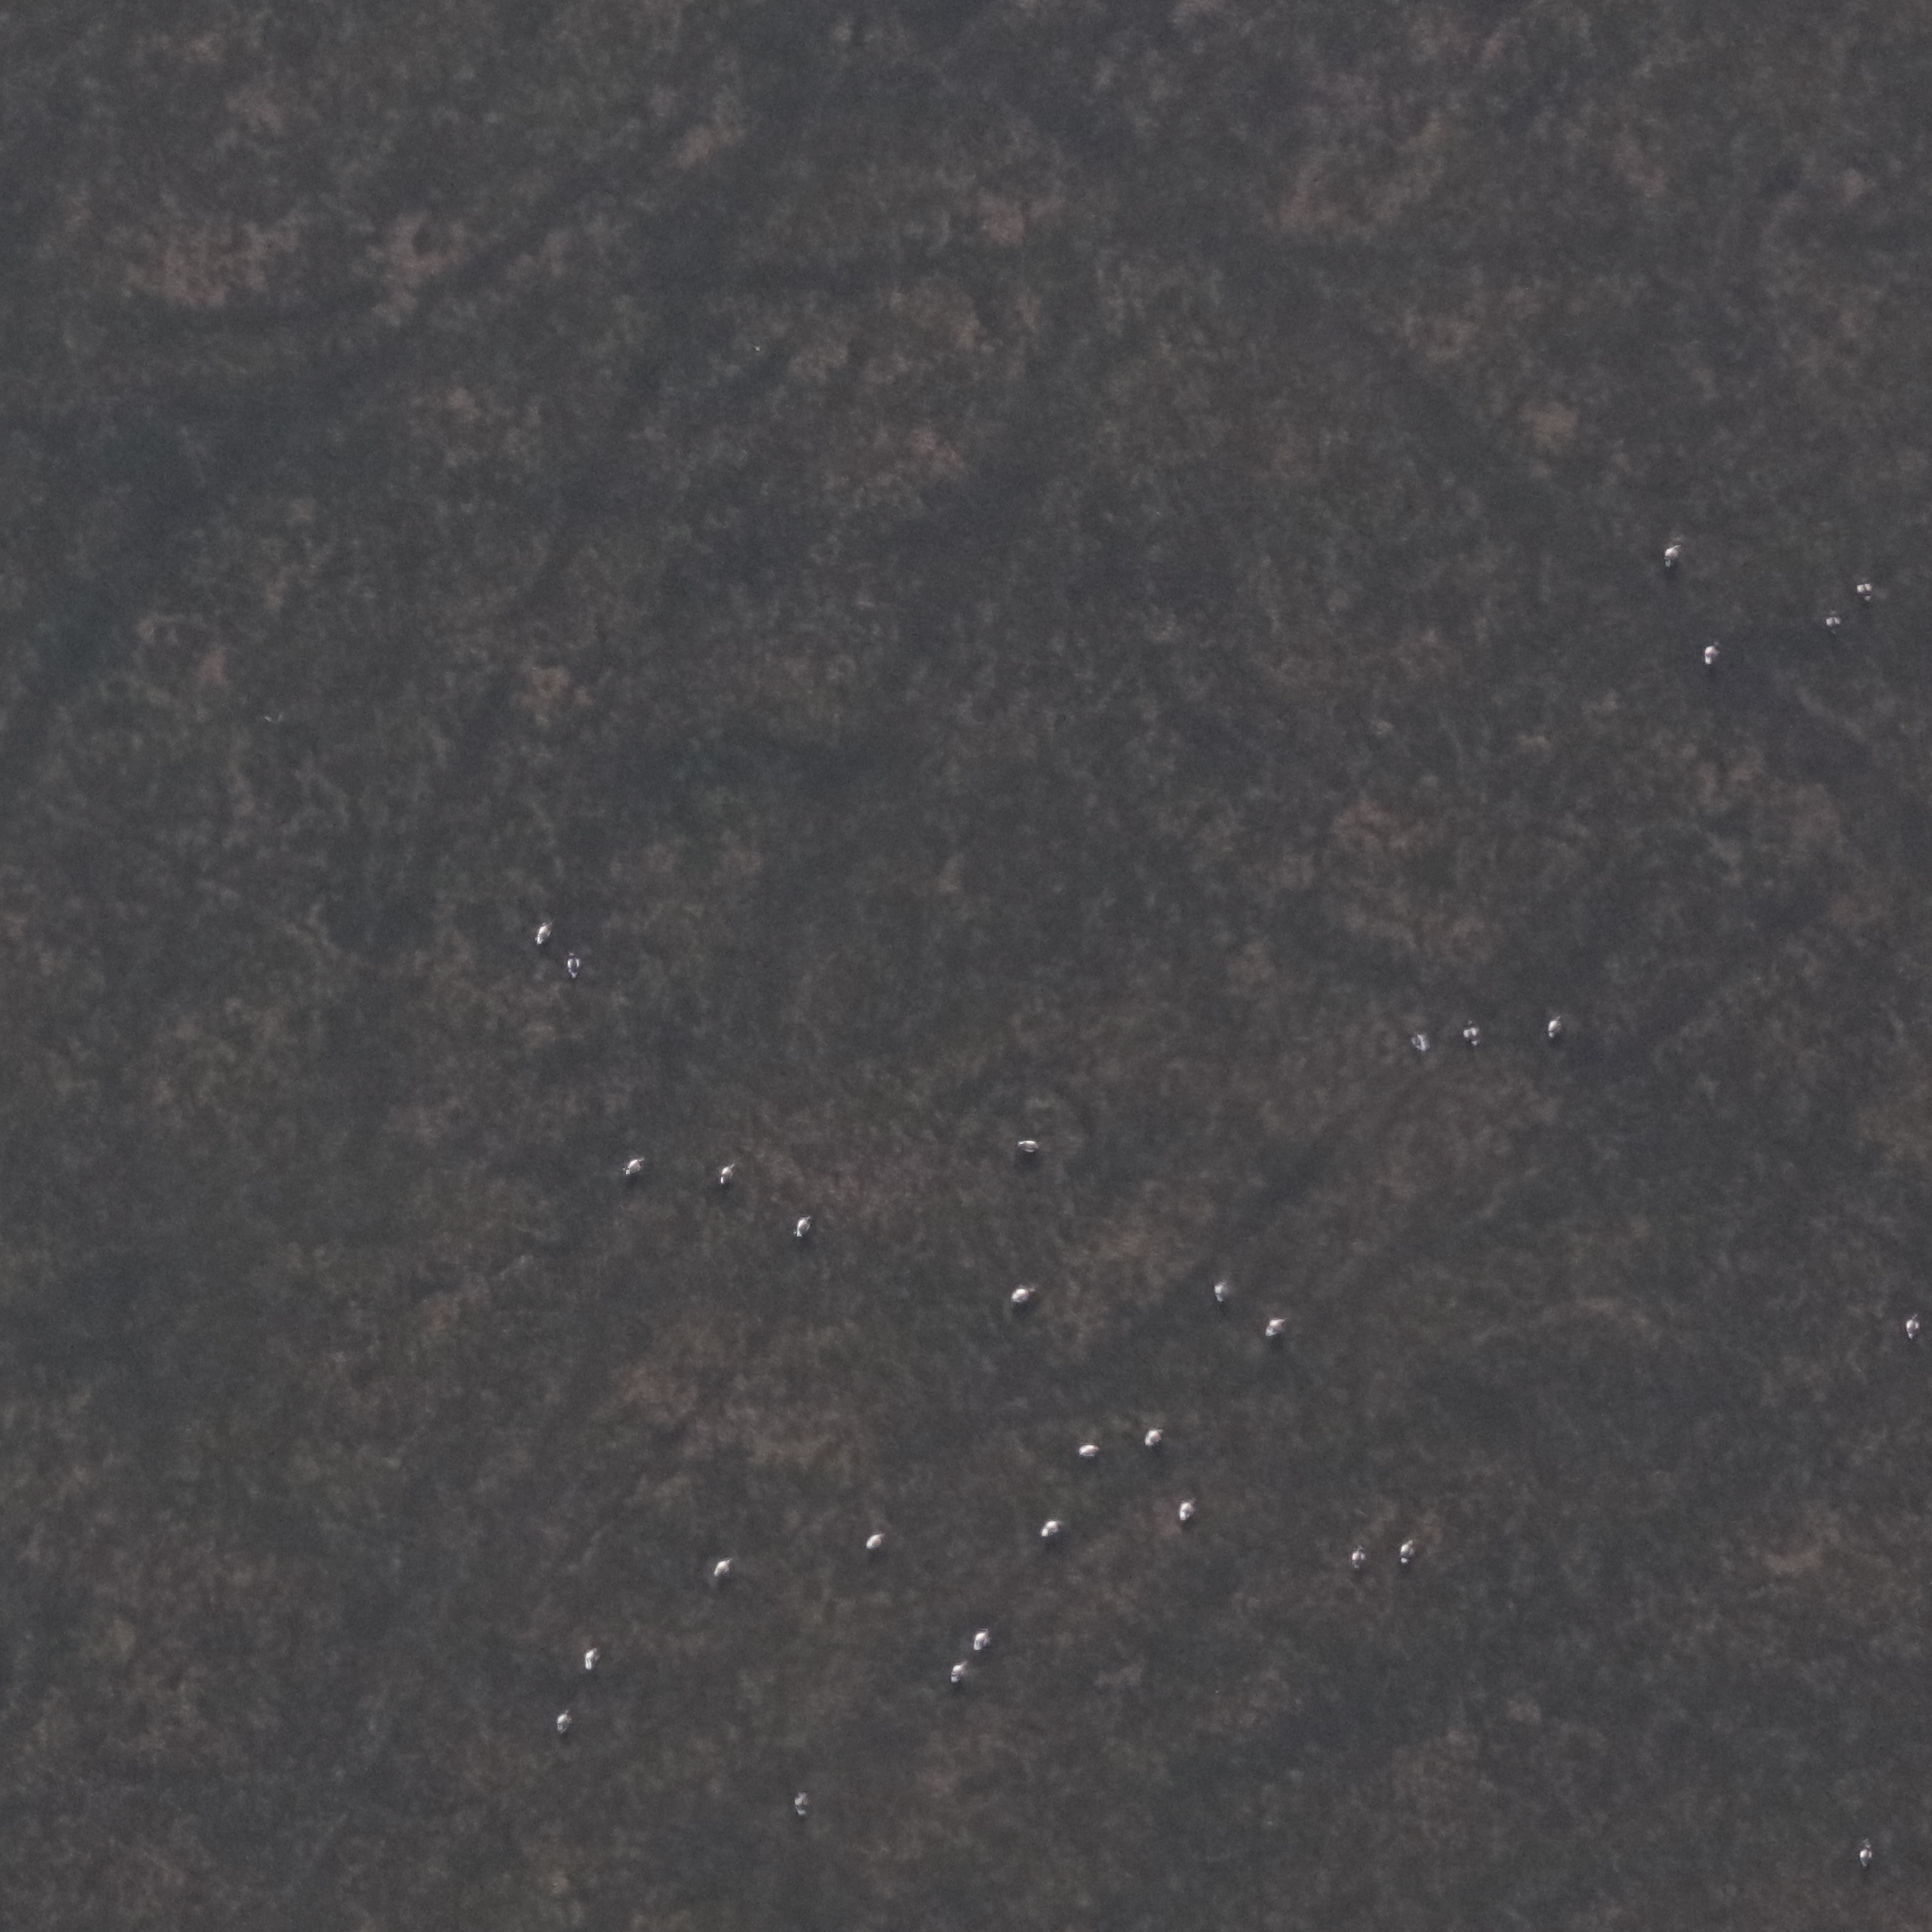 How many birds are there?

31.